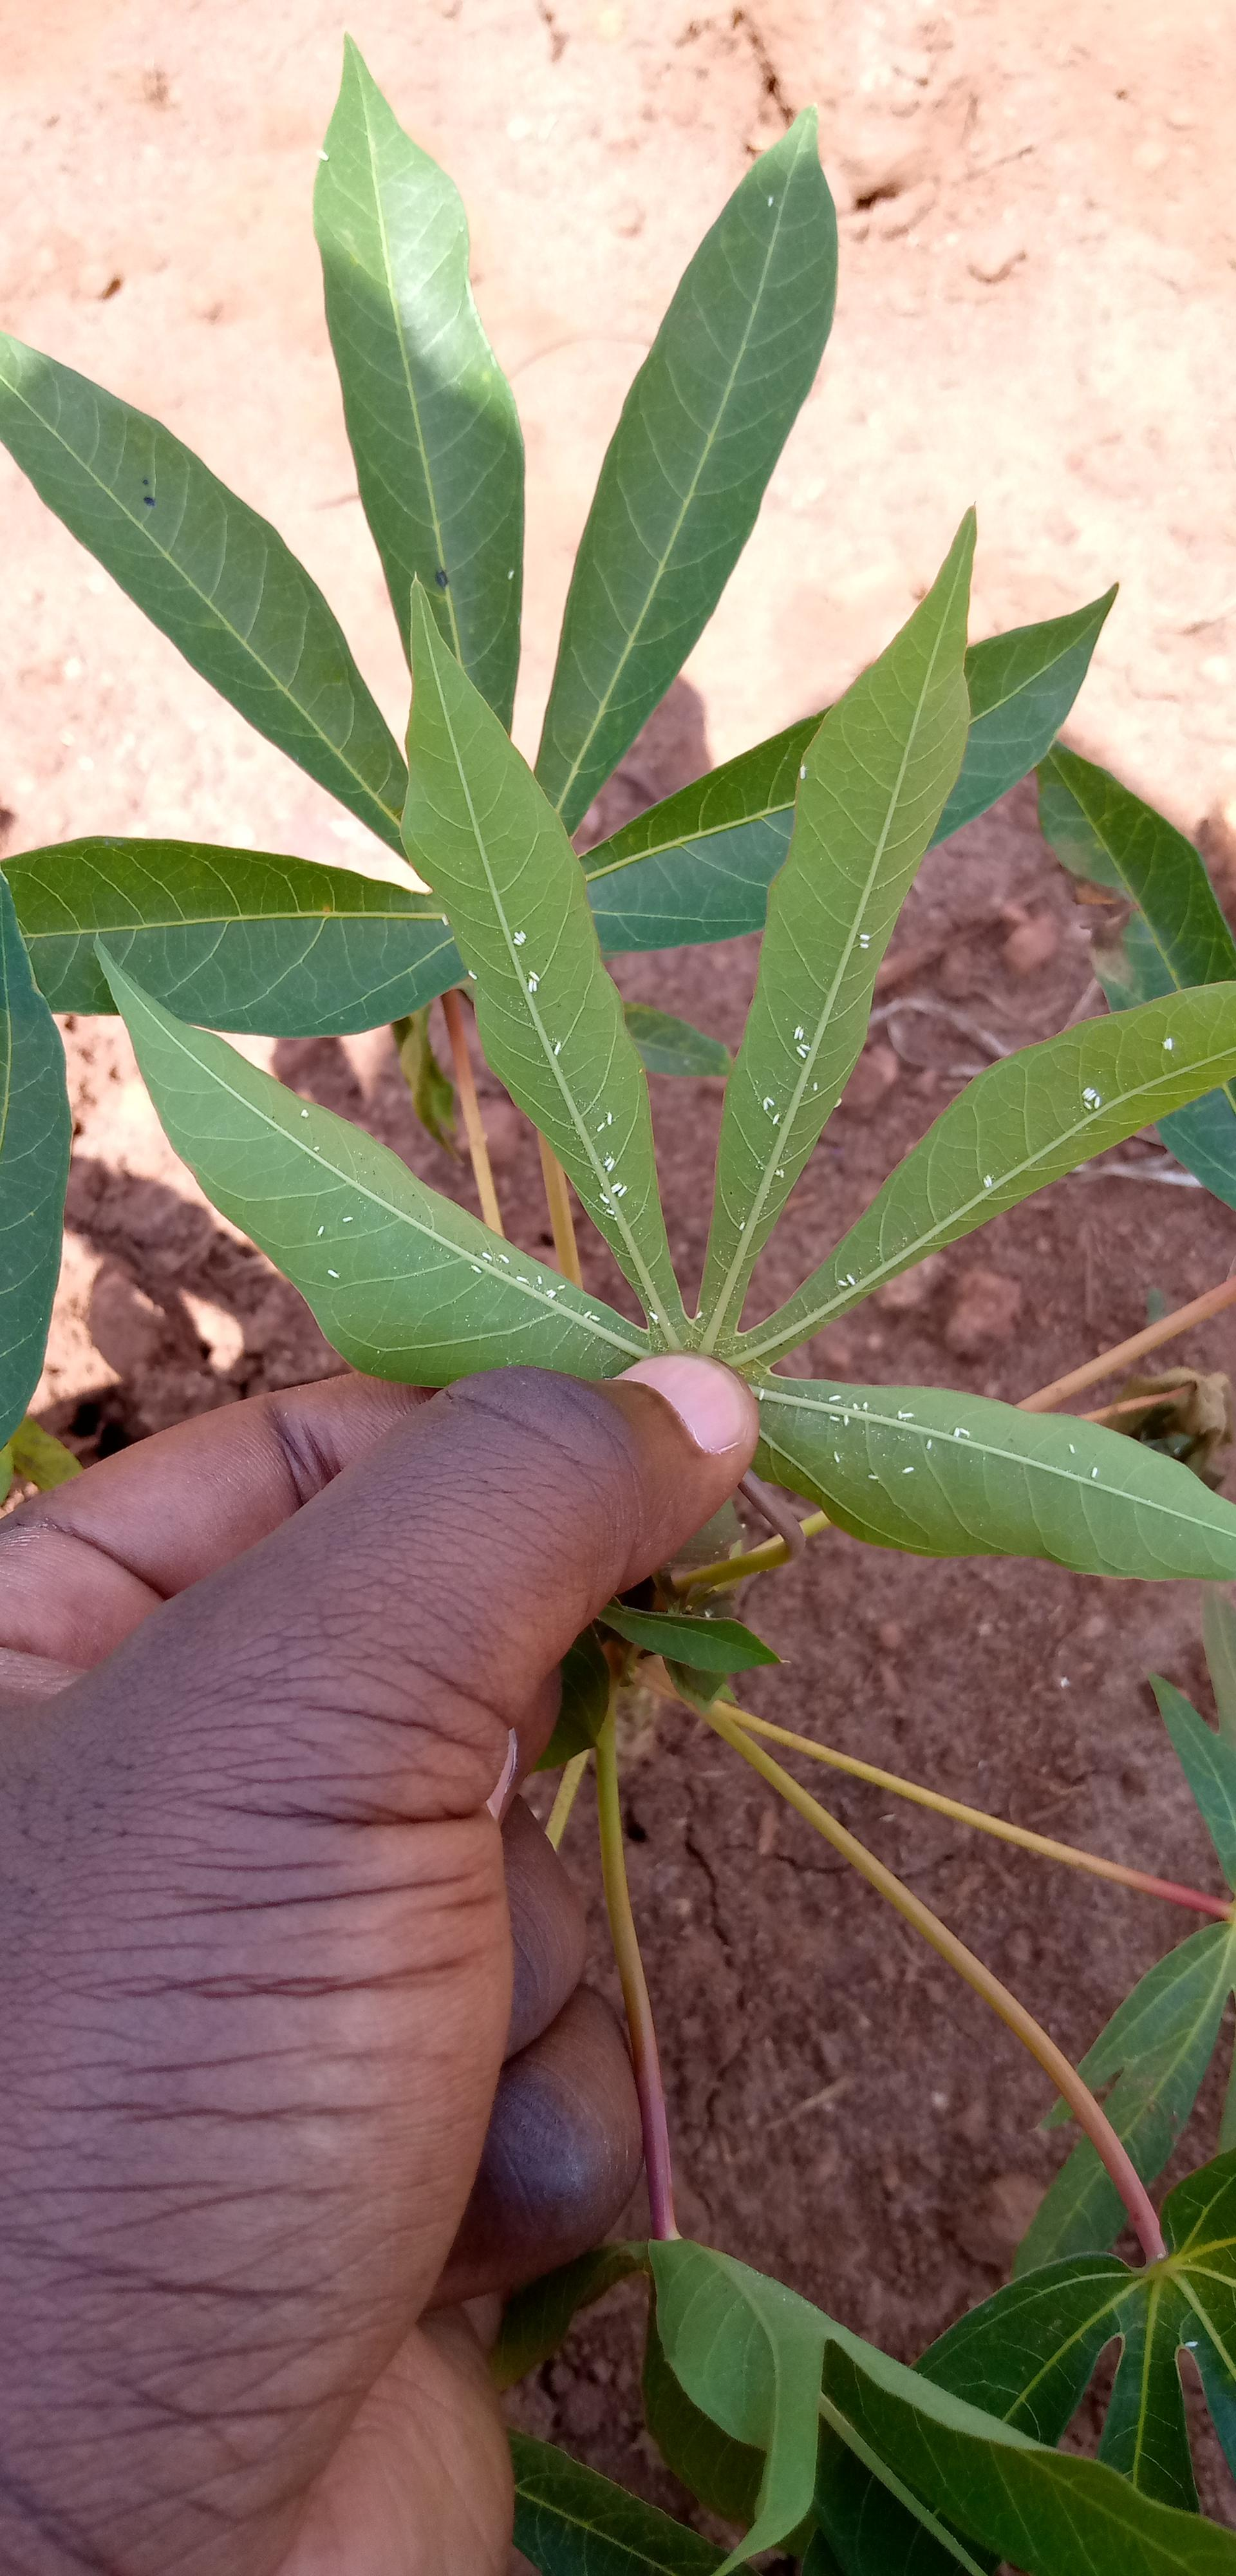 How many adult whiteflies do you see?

81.